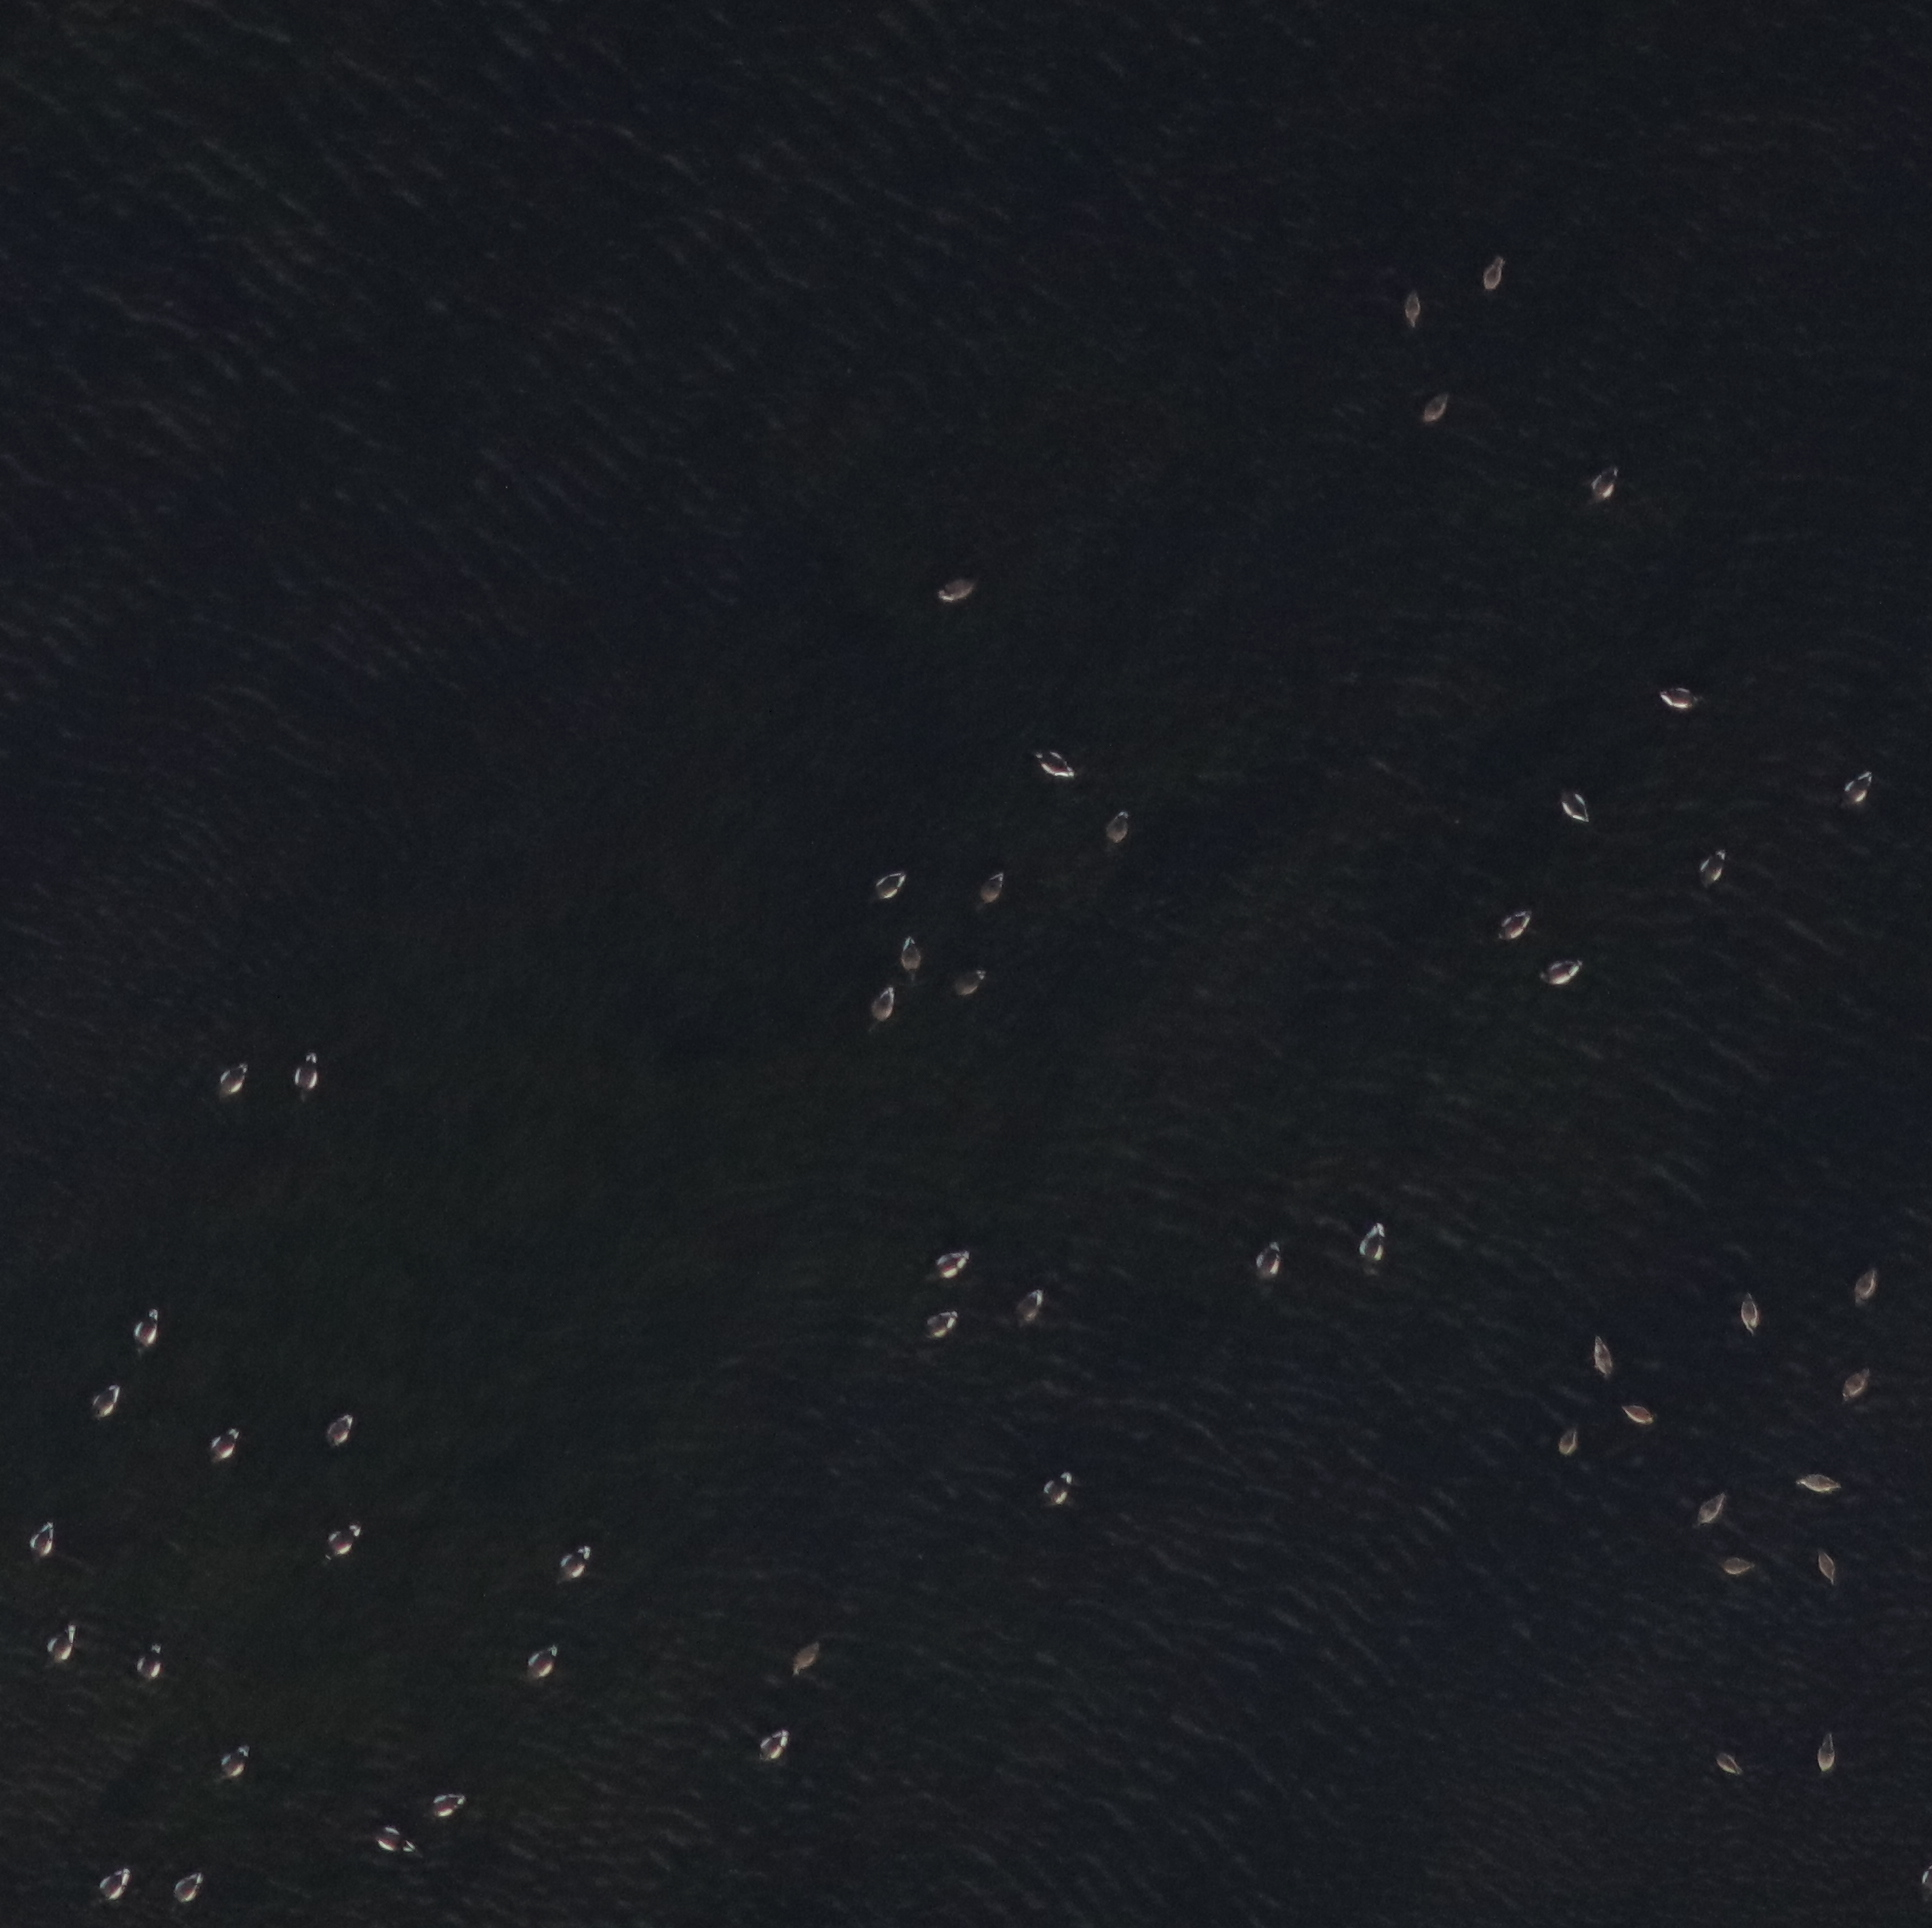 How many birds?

55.